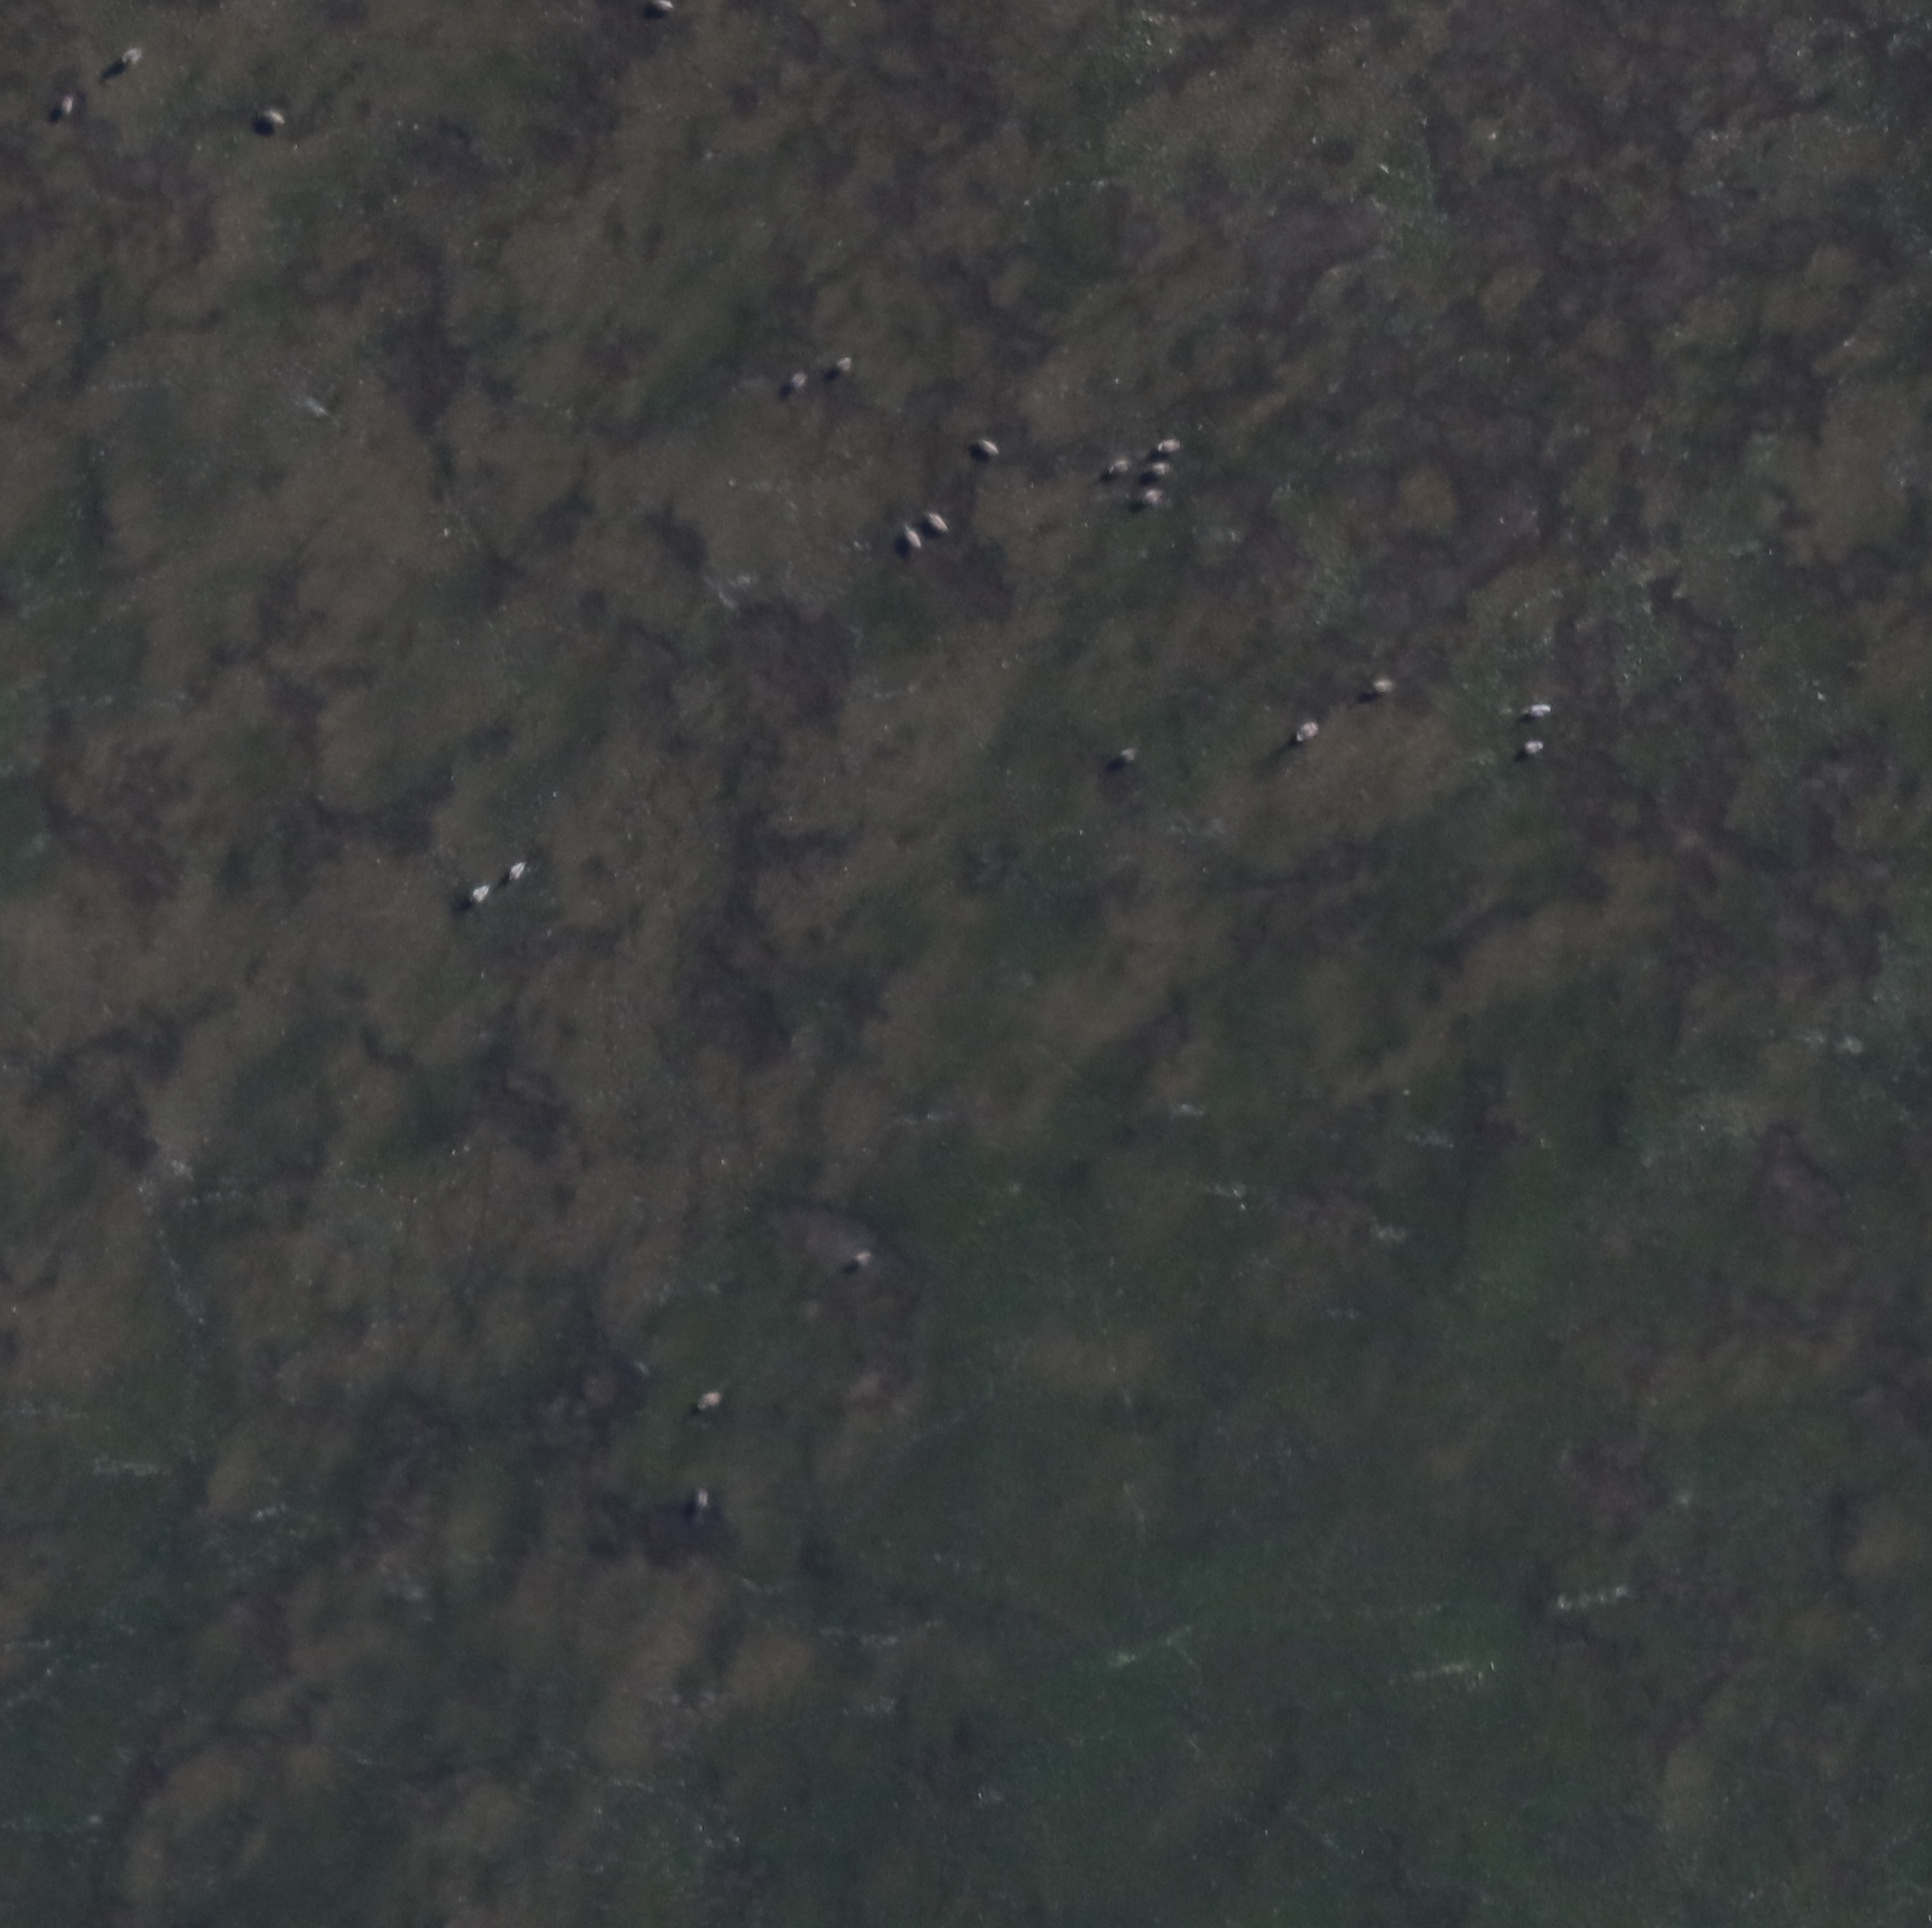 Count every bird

23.